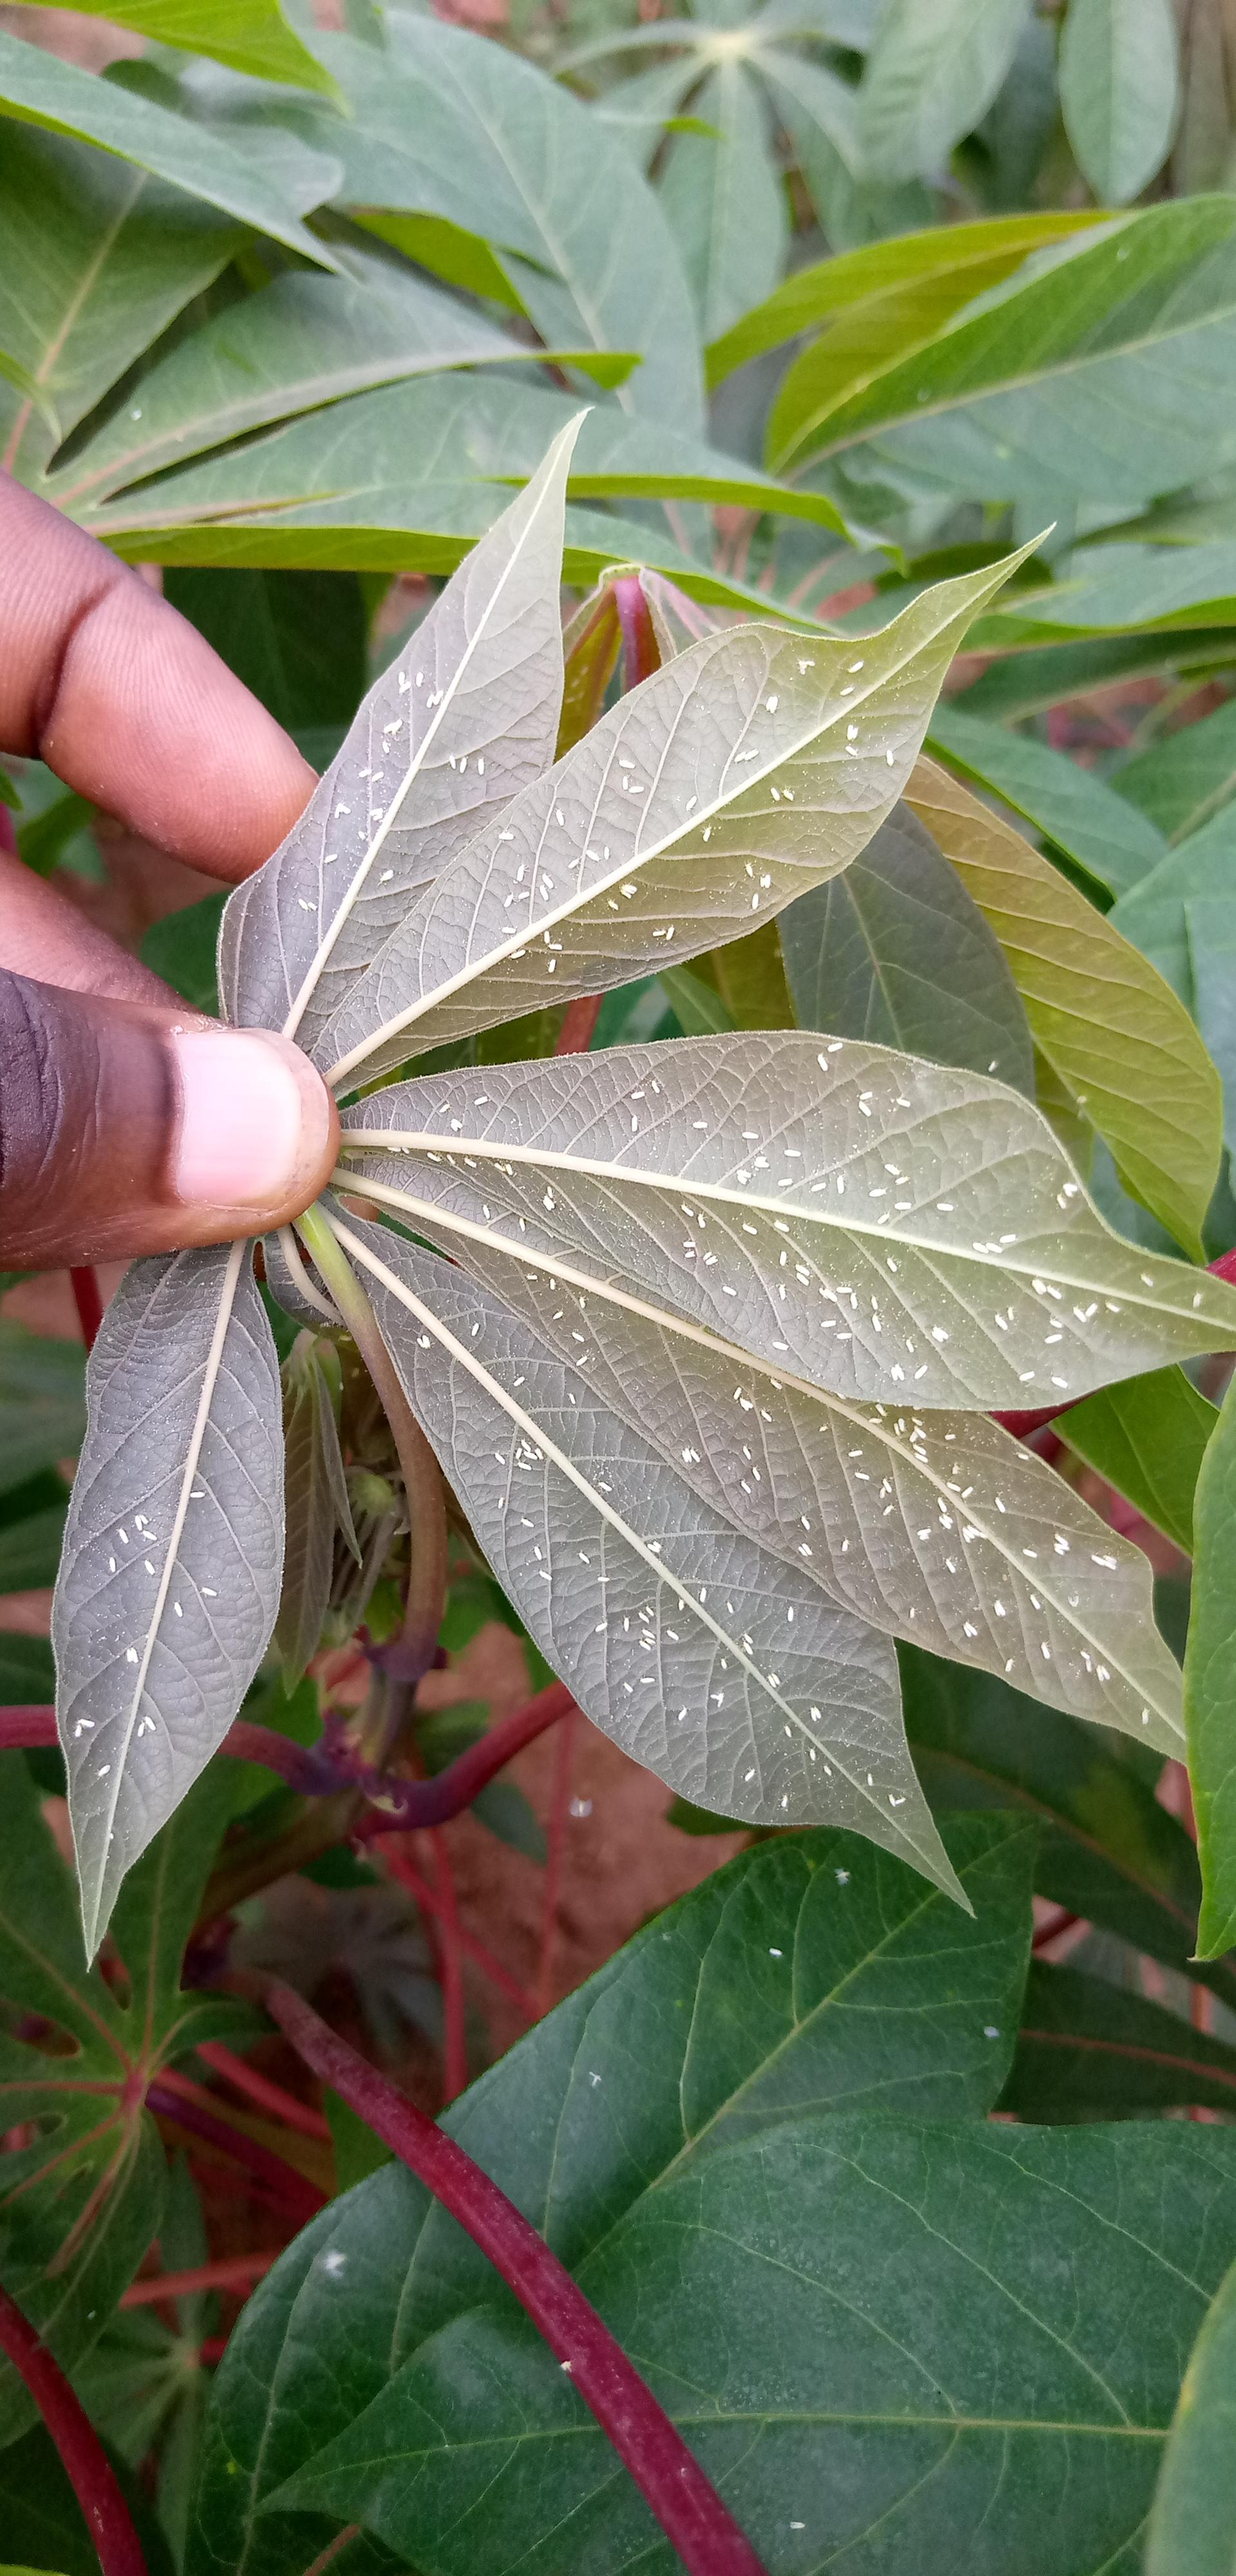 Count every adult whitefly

303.